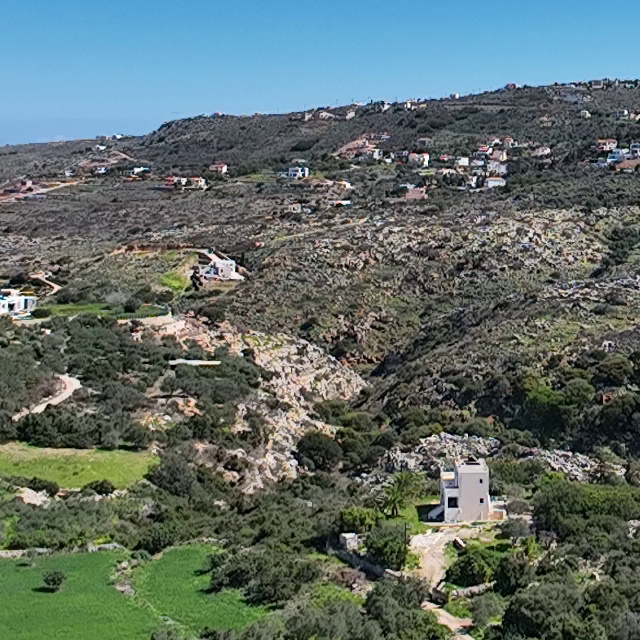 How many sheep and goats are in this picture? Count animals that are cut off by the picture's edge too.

0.